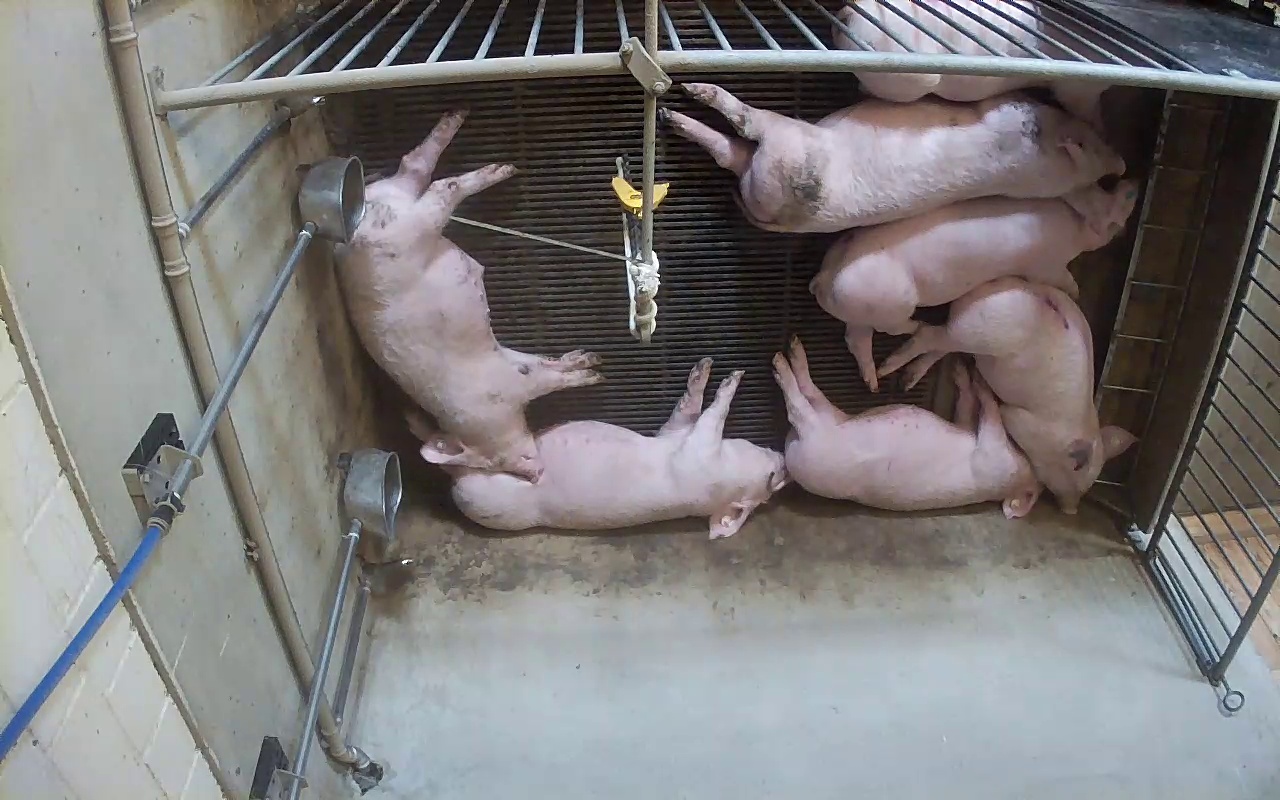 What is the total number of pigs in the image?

7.